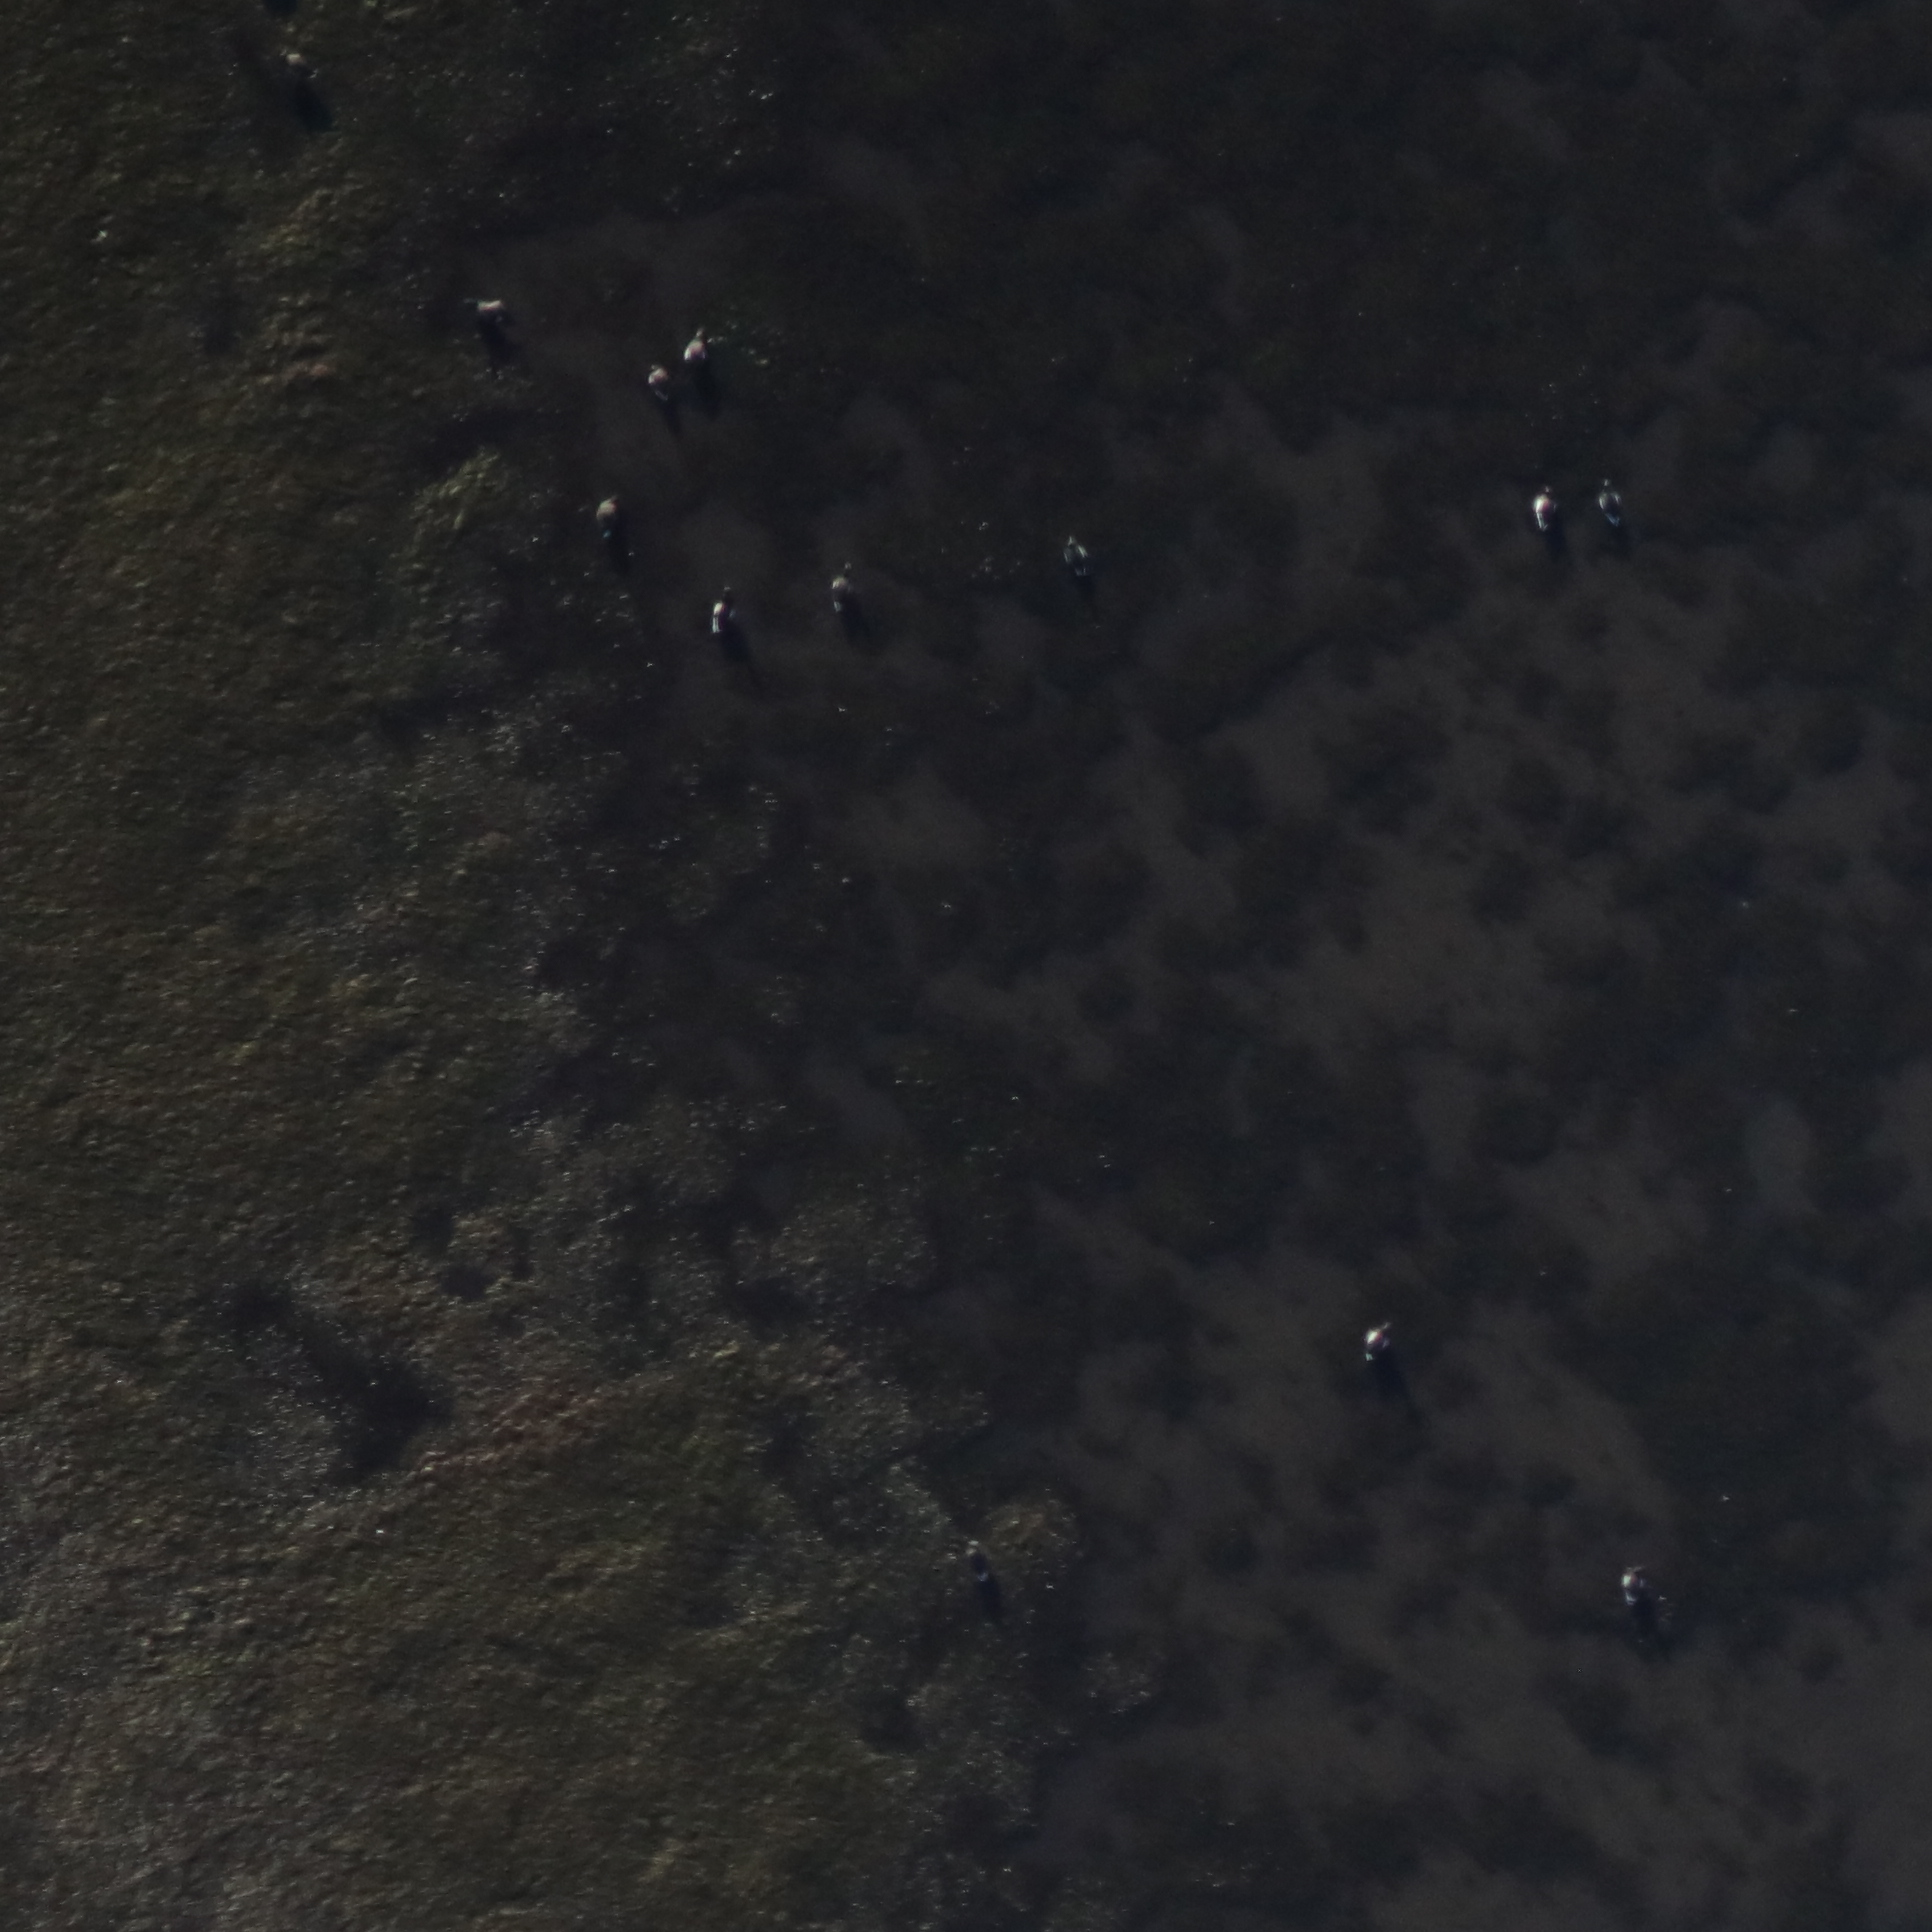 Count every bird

12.